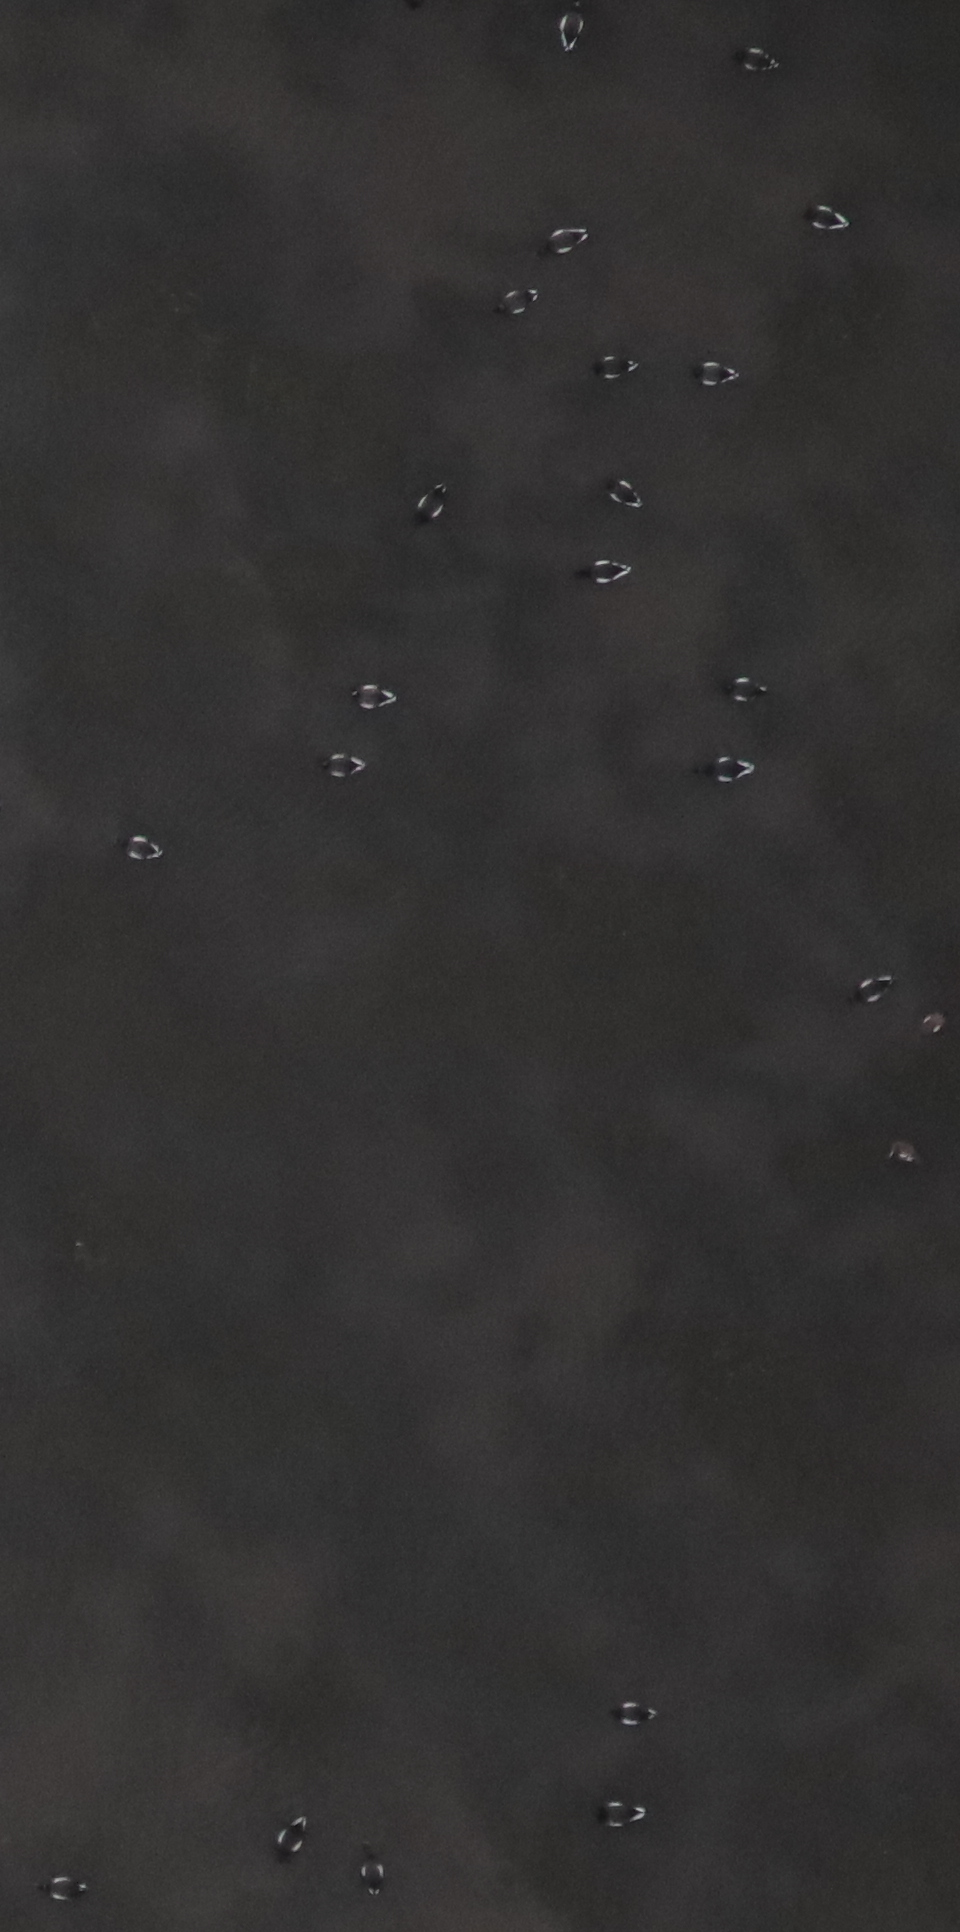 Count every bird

23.